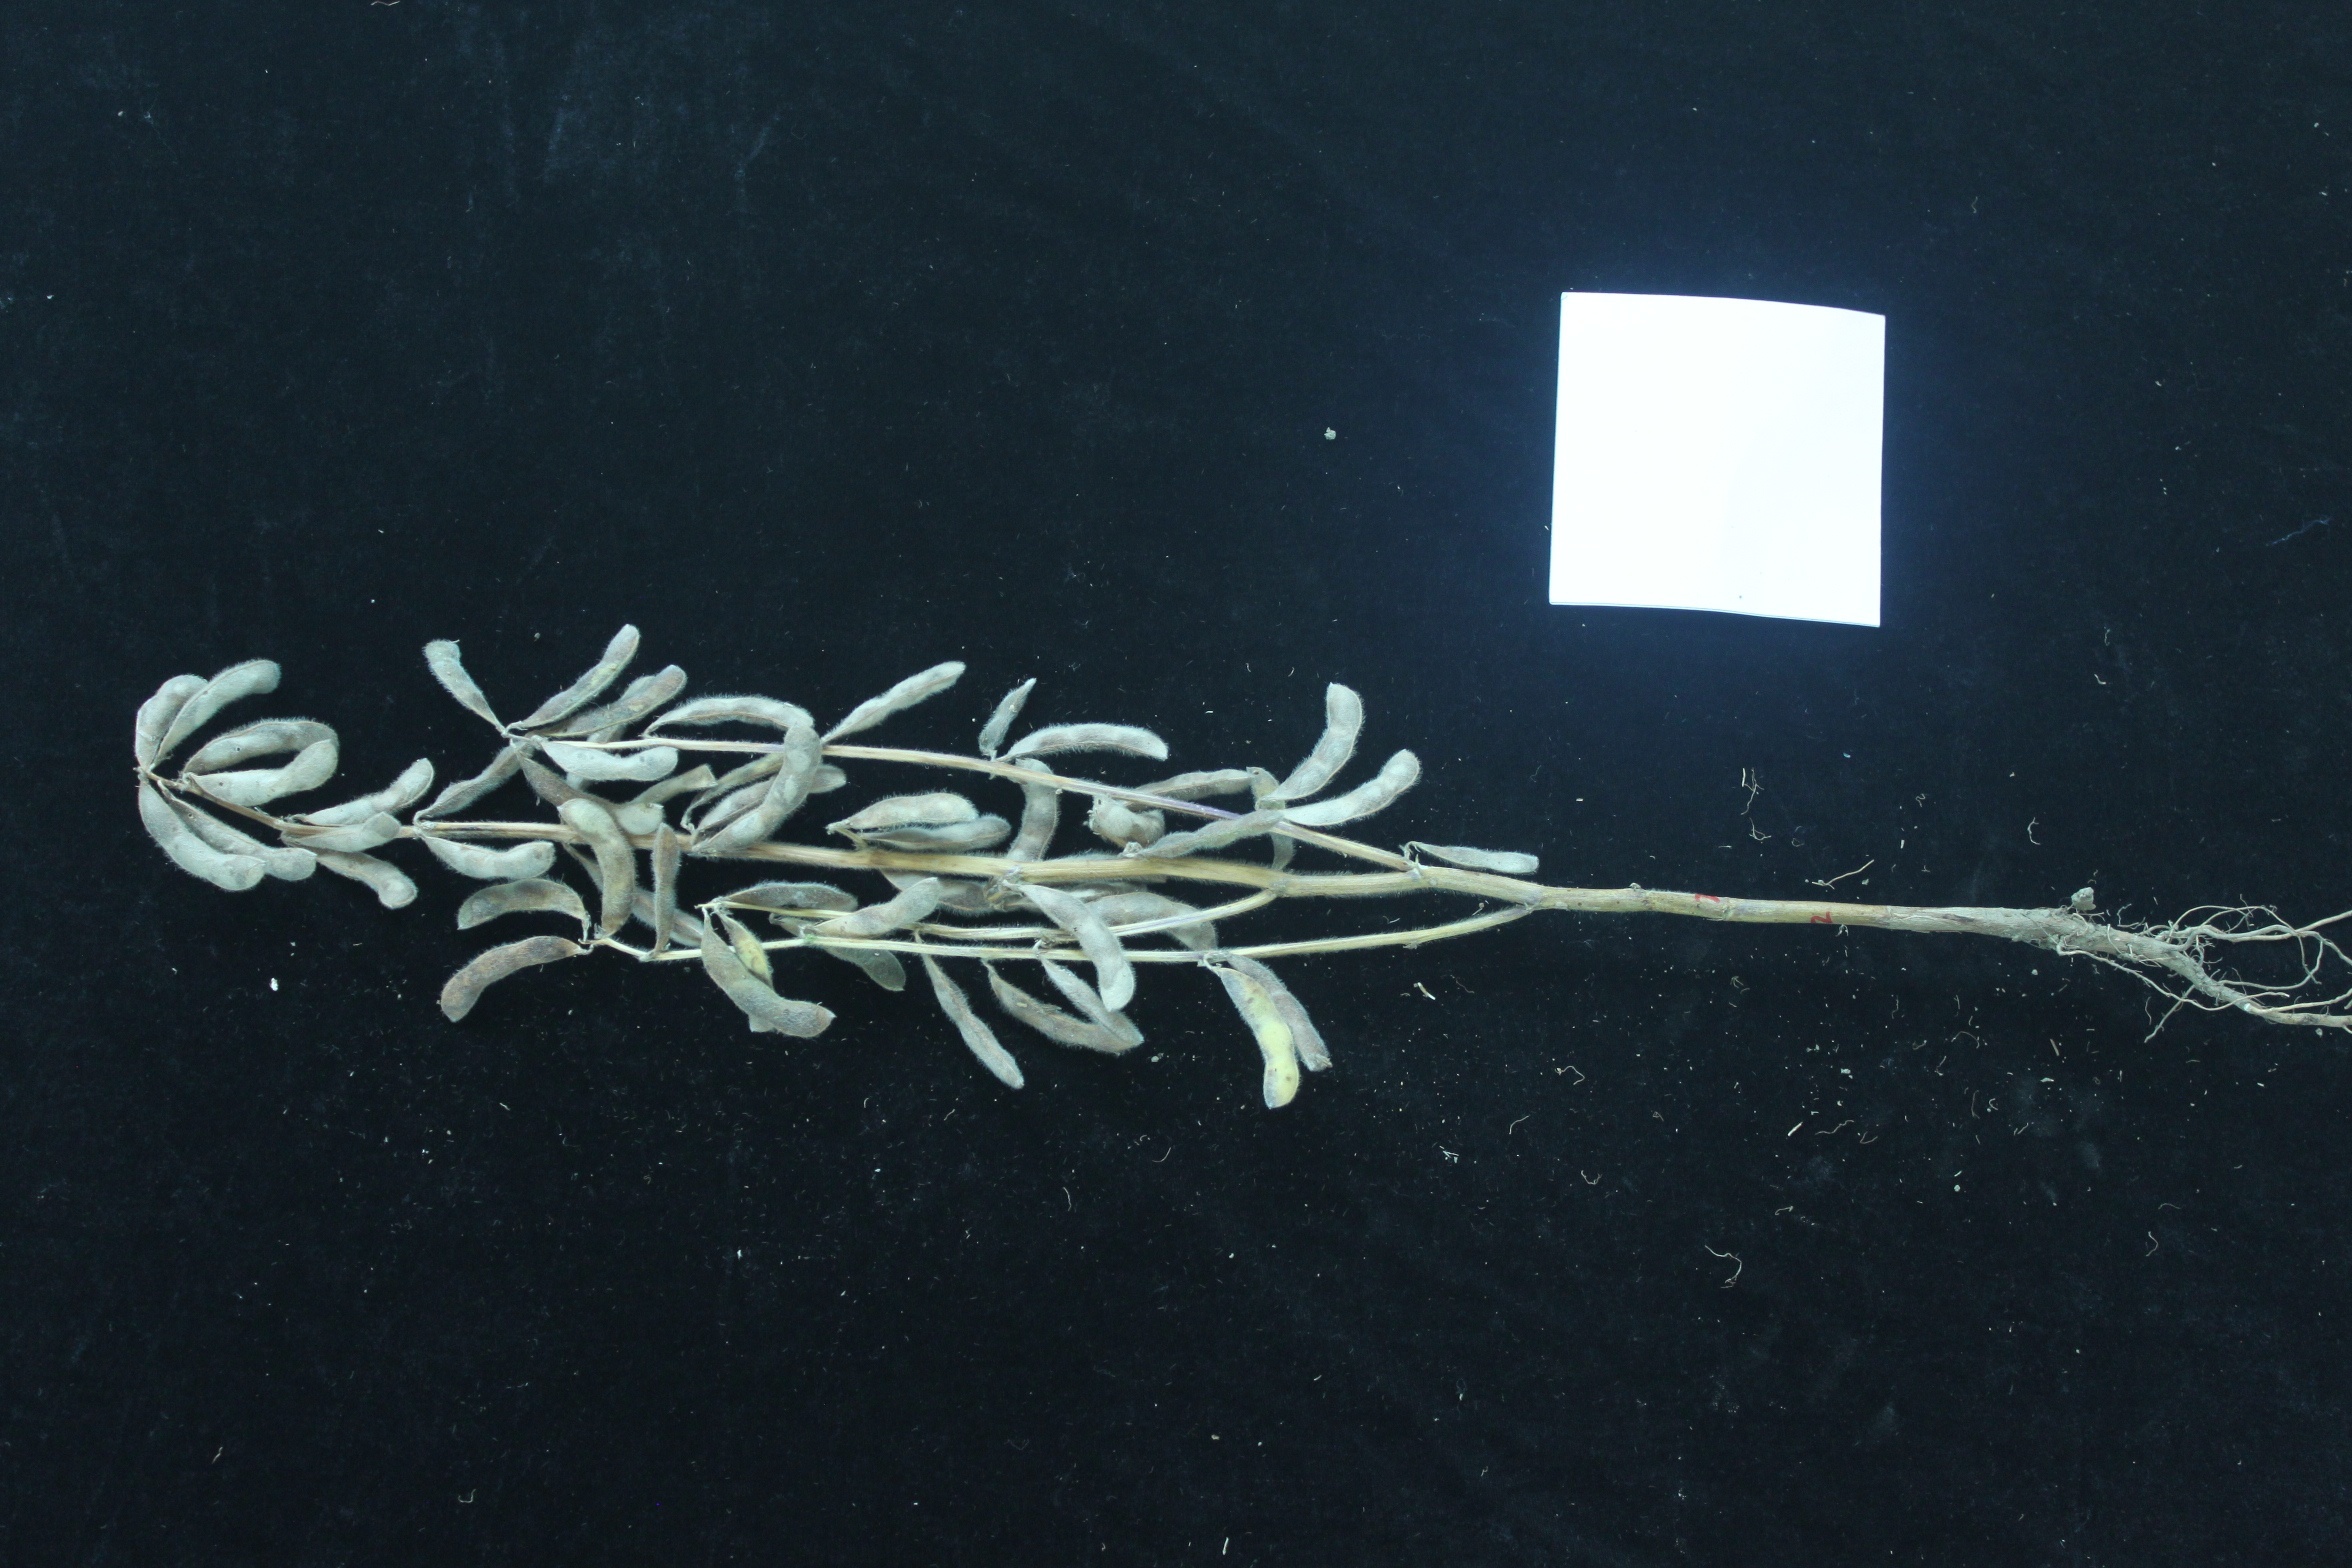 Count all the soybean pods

52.